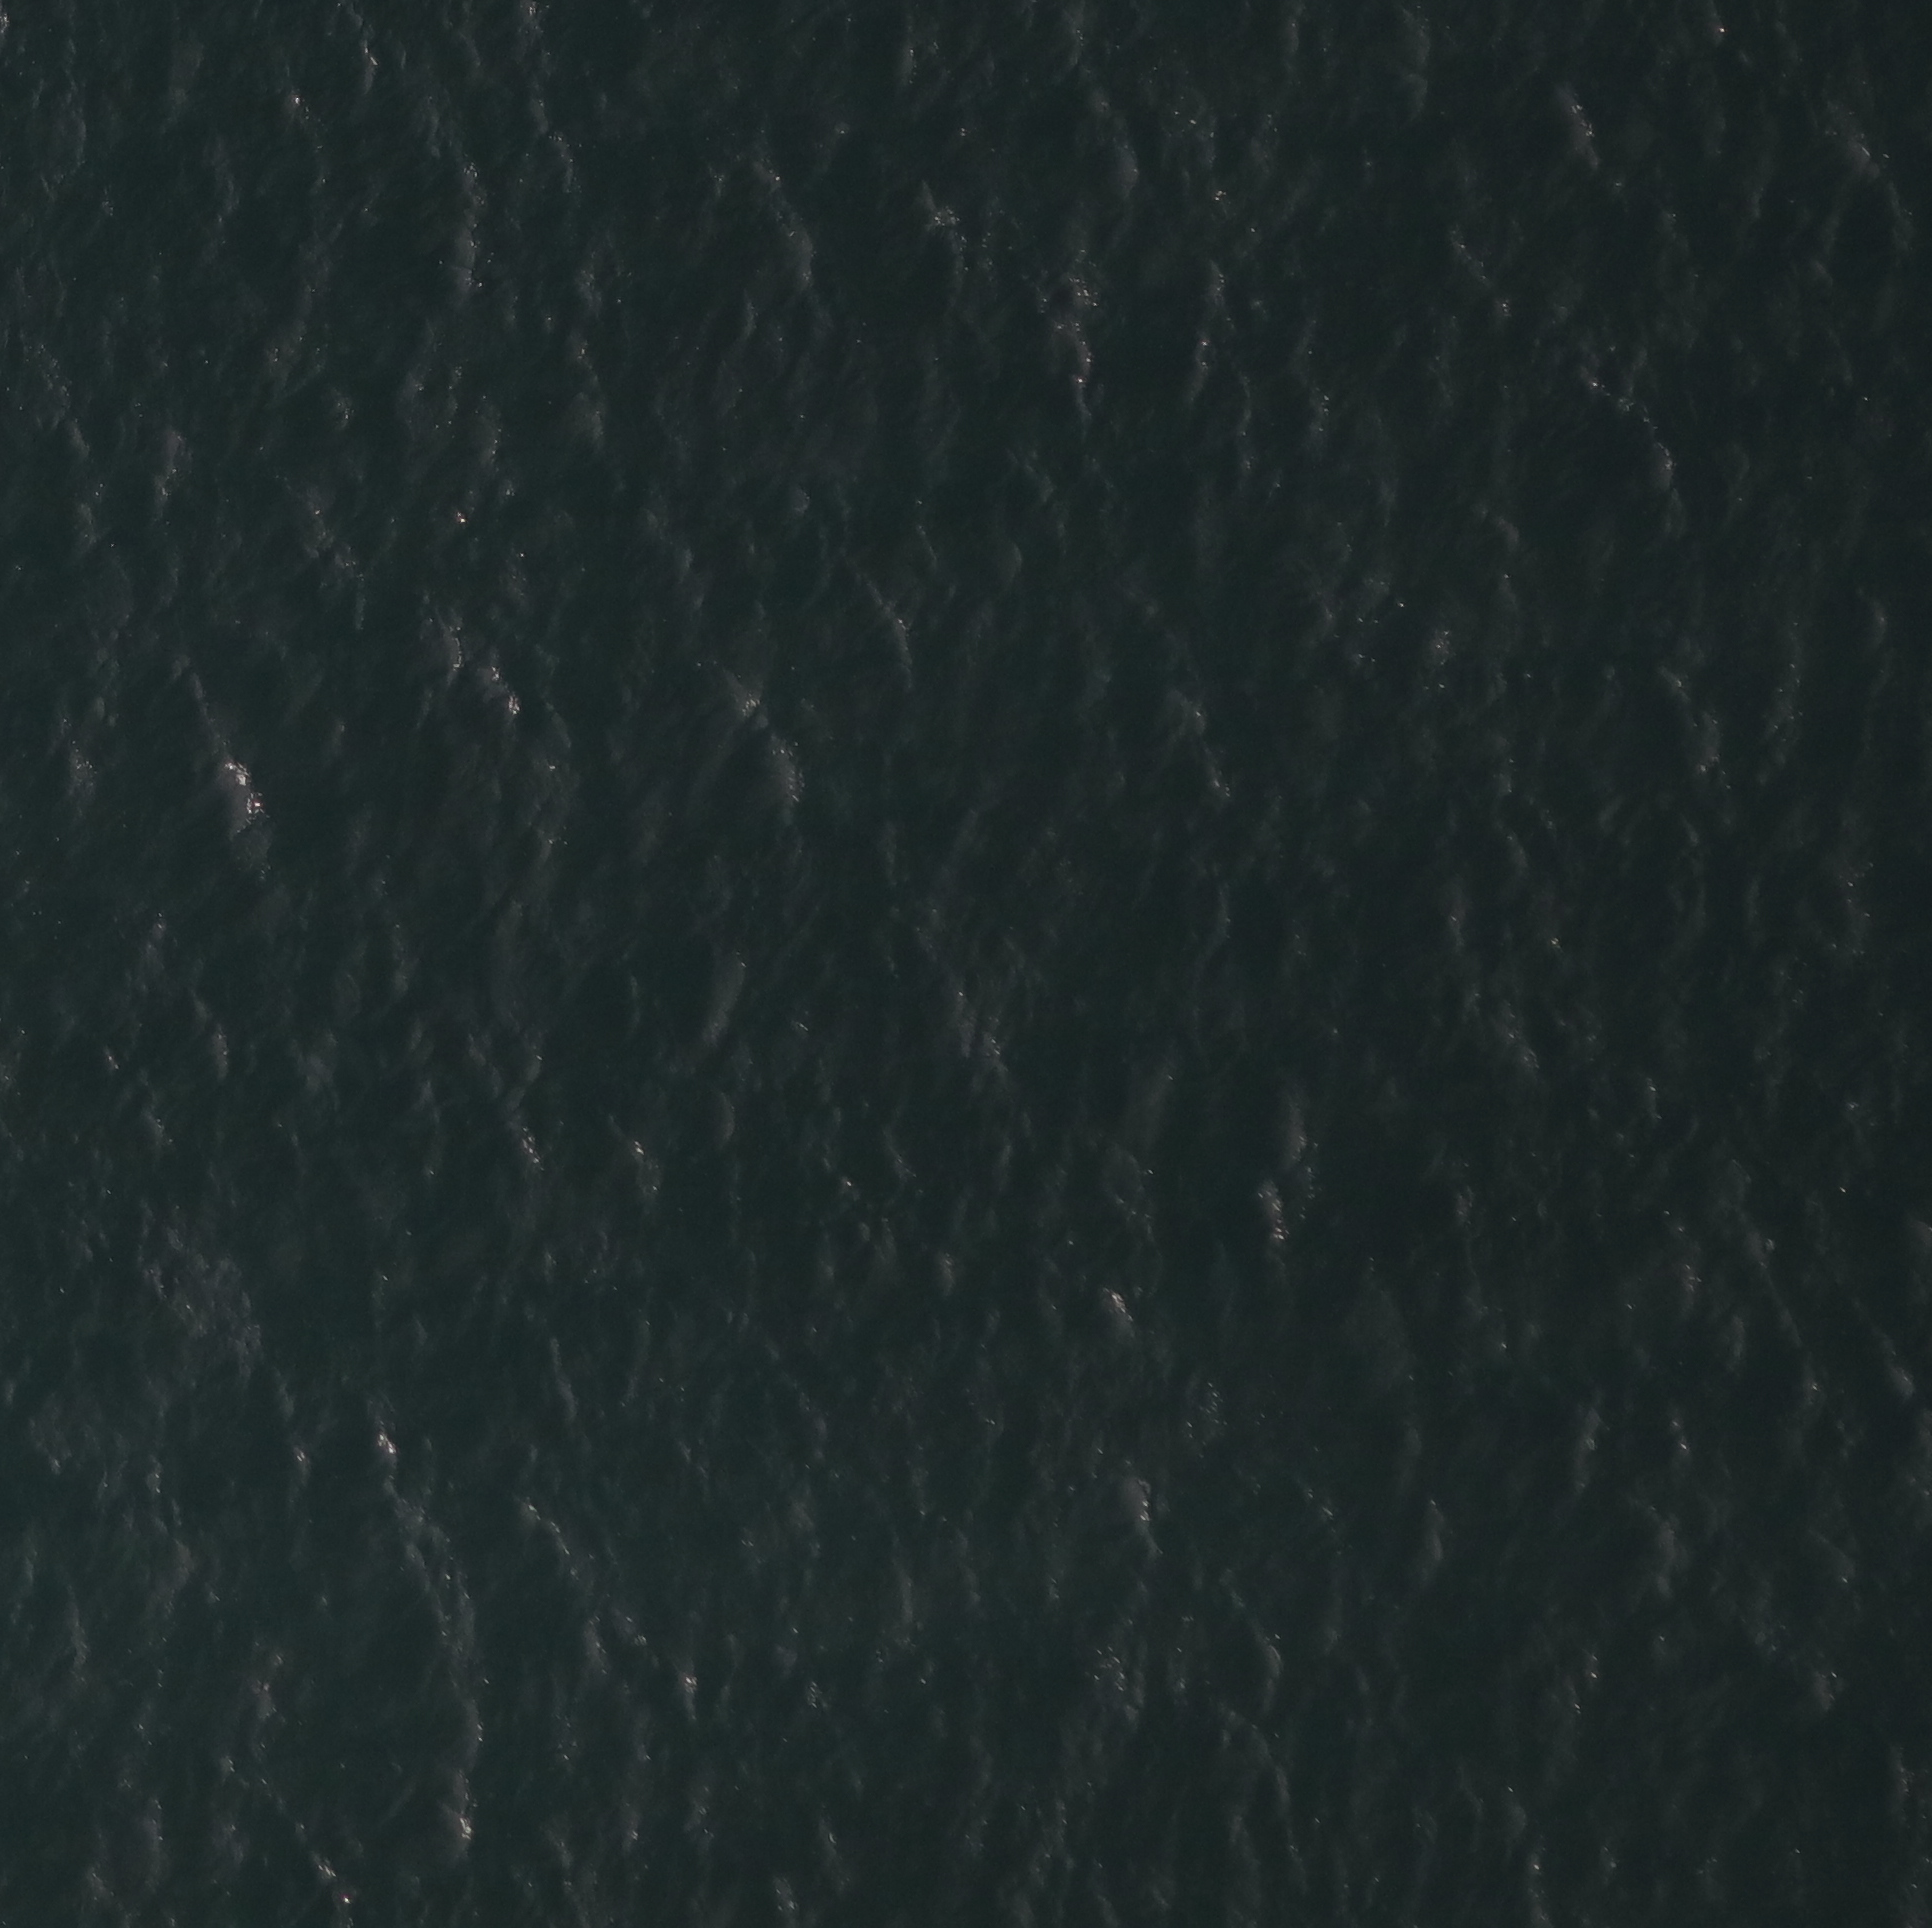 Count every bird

0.